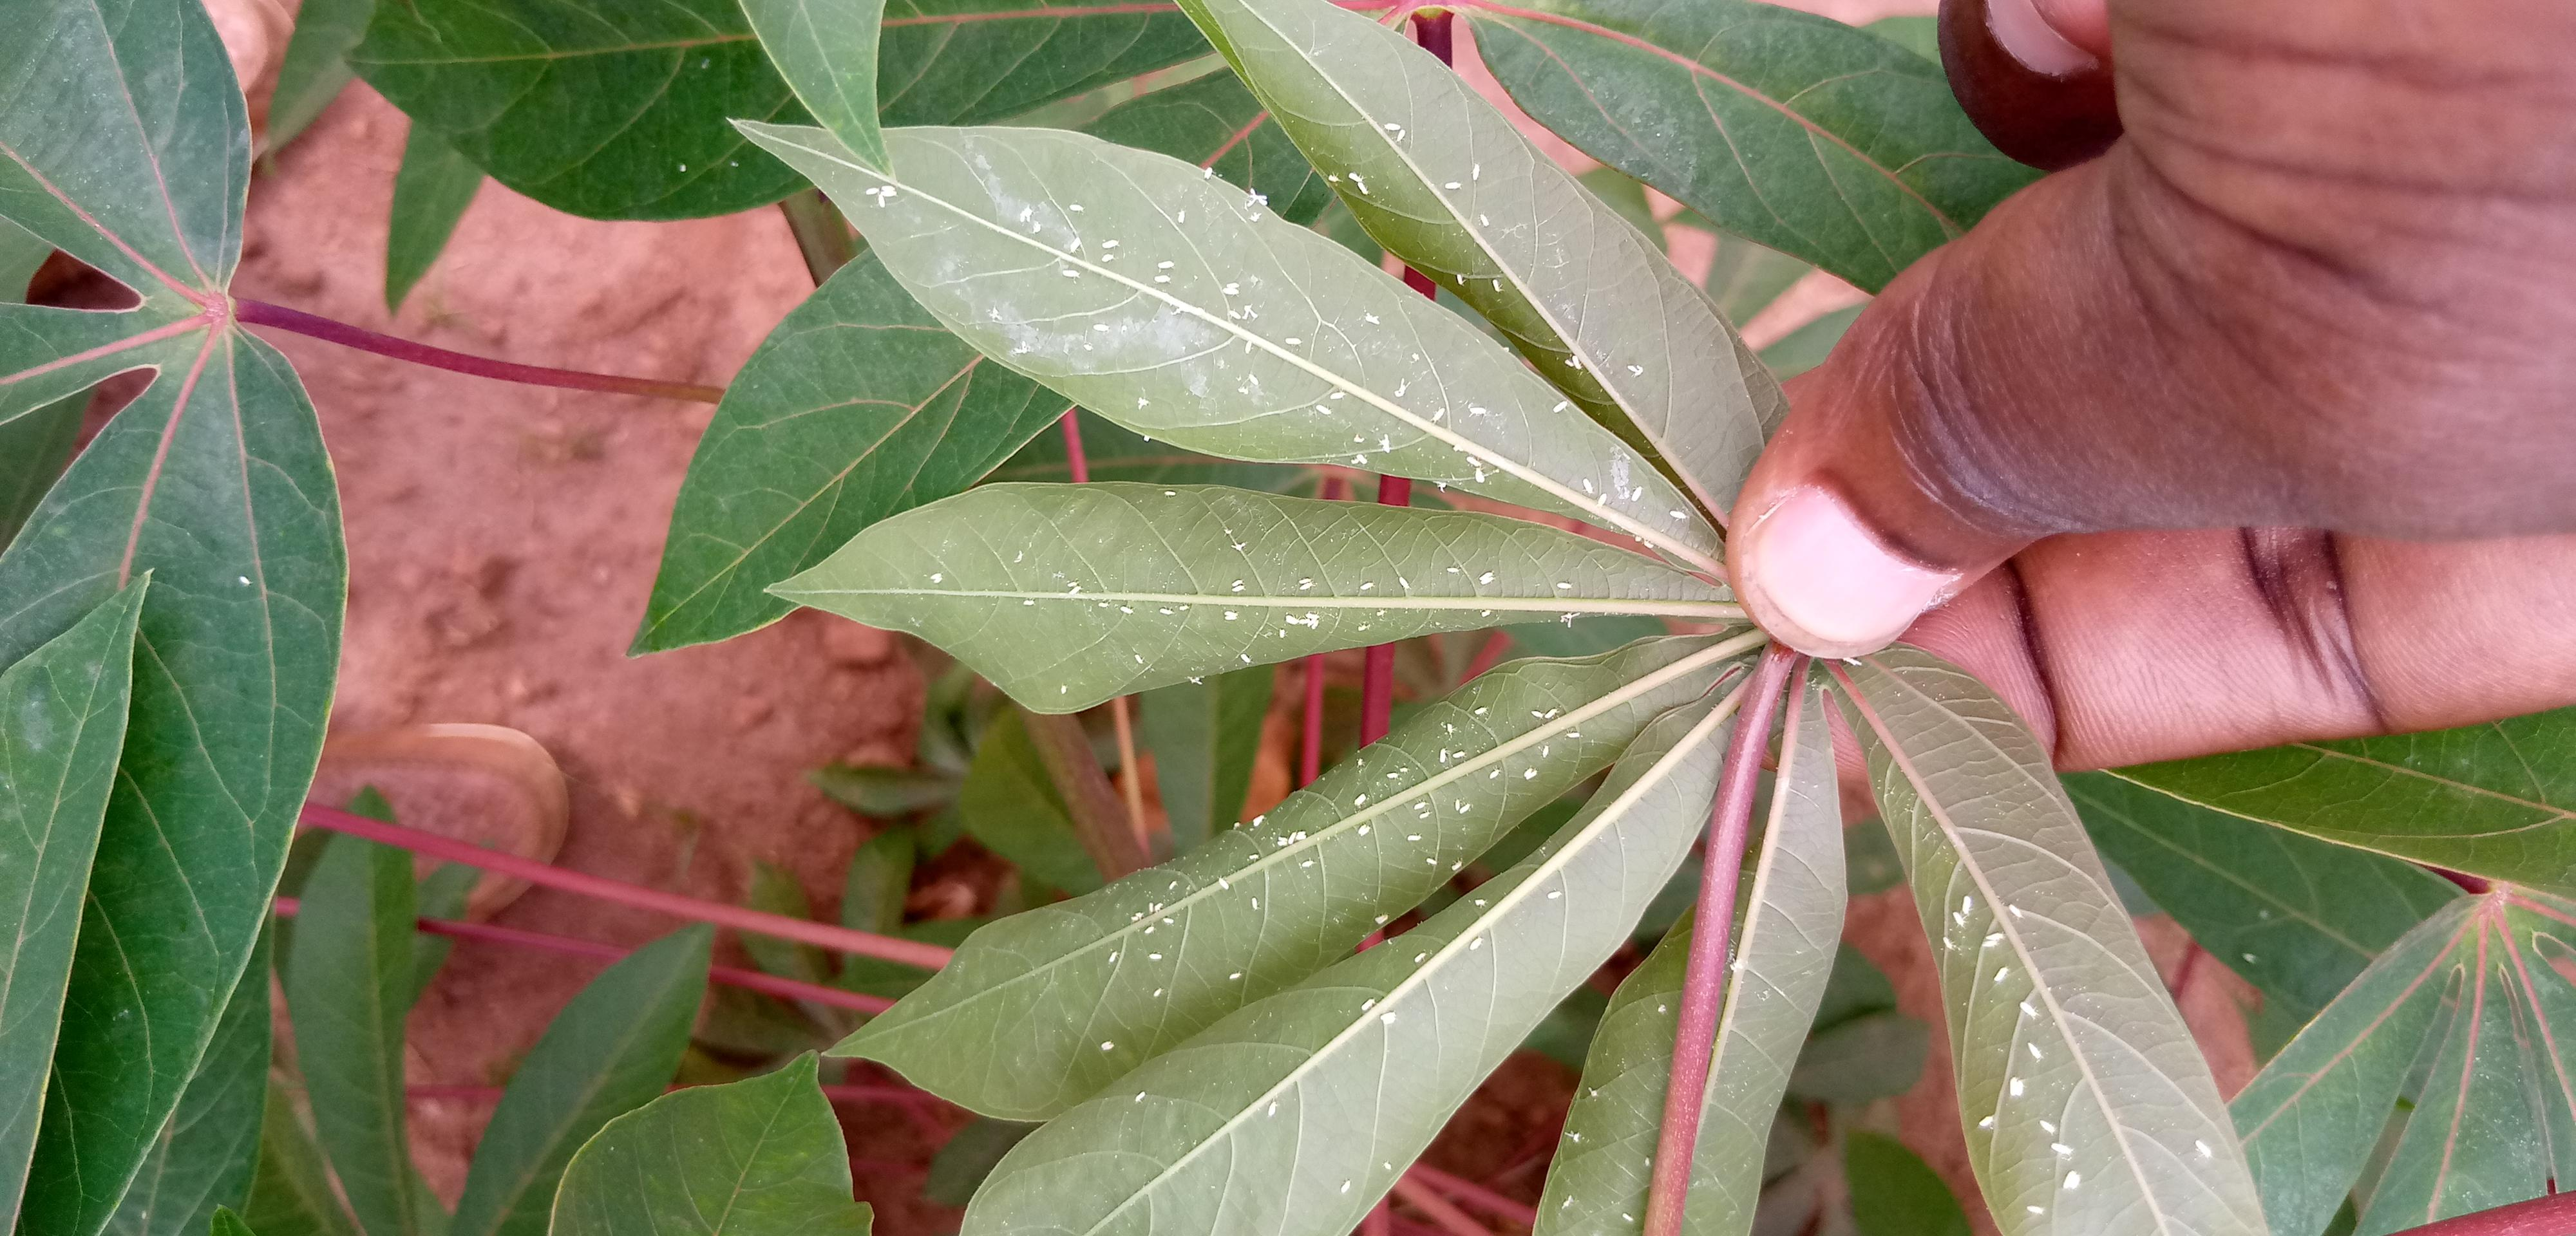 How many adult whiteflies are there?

124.